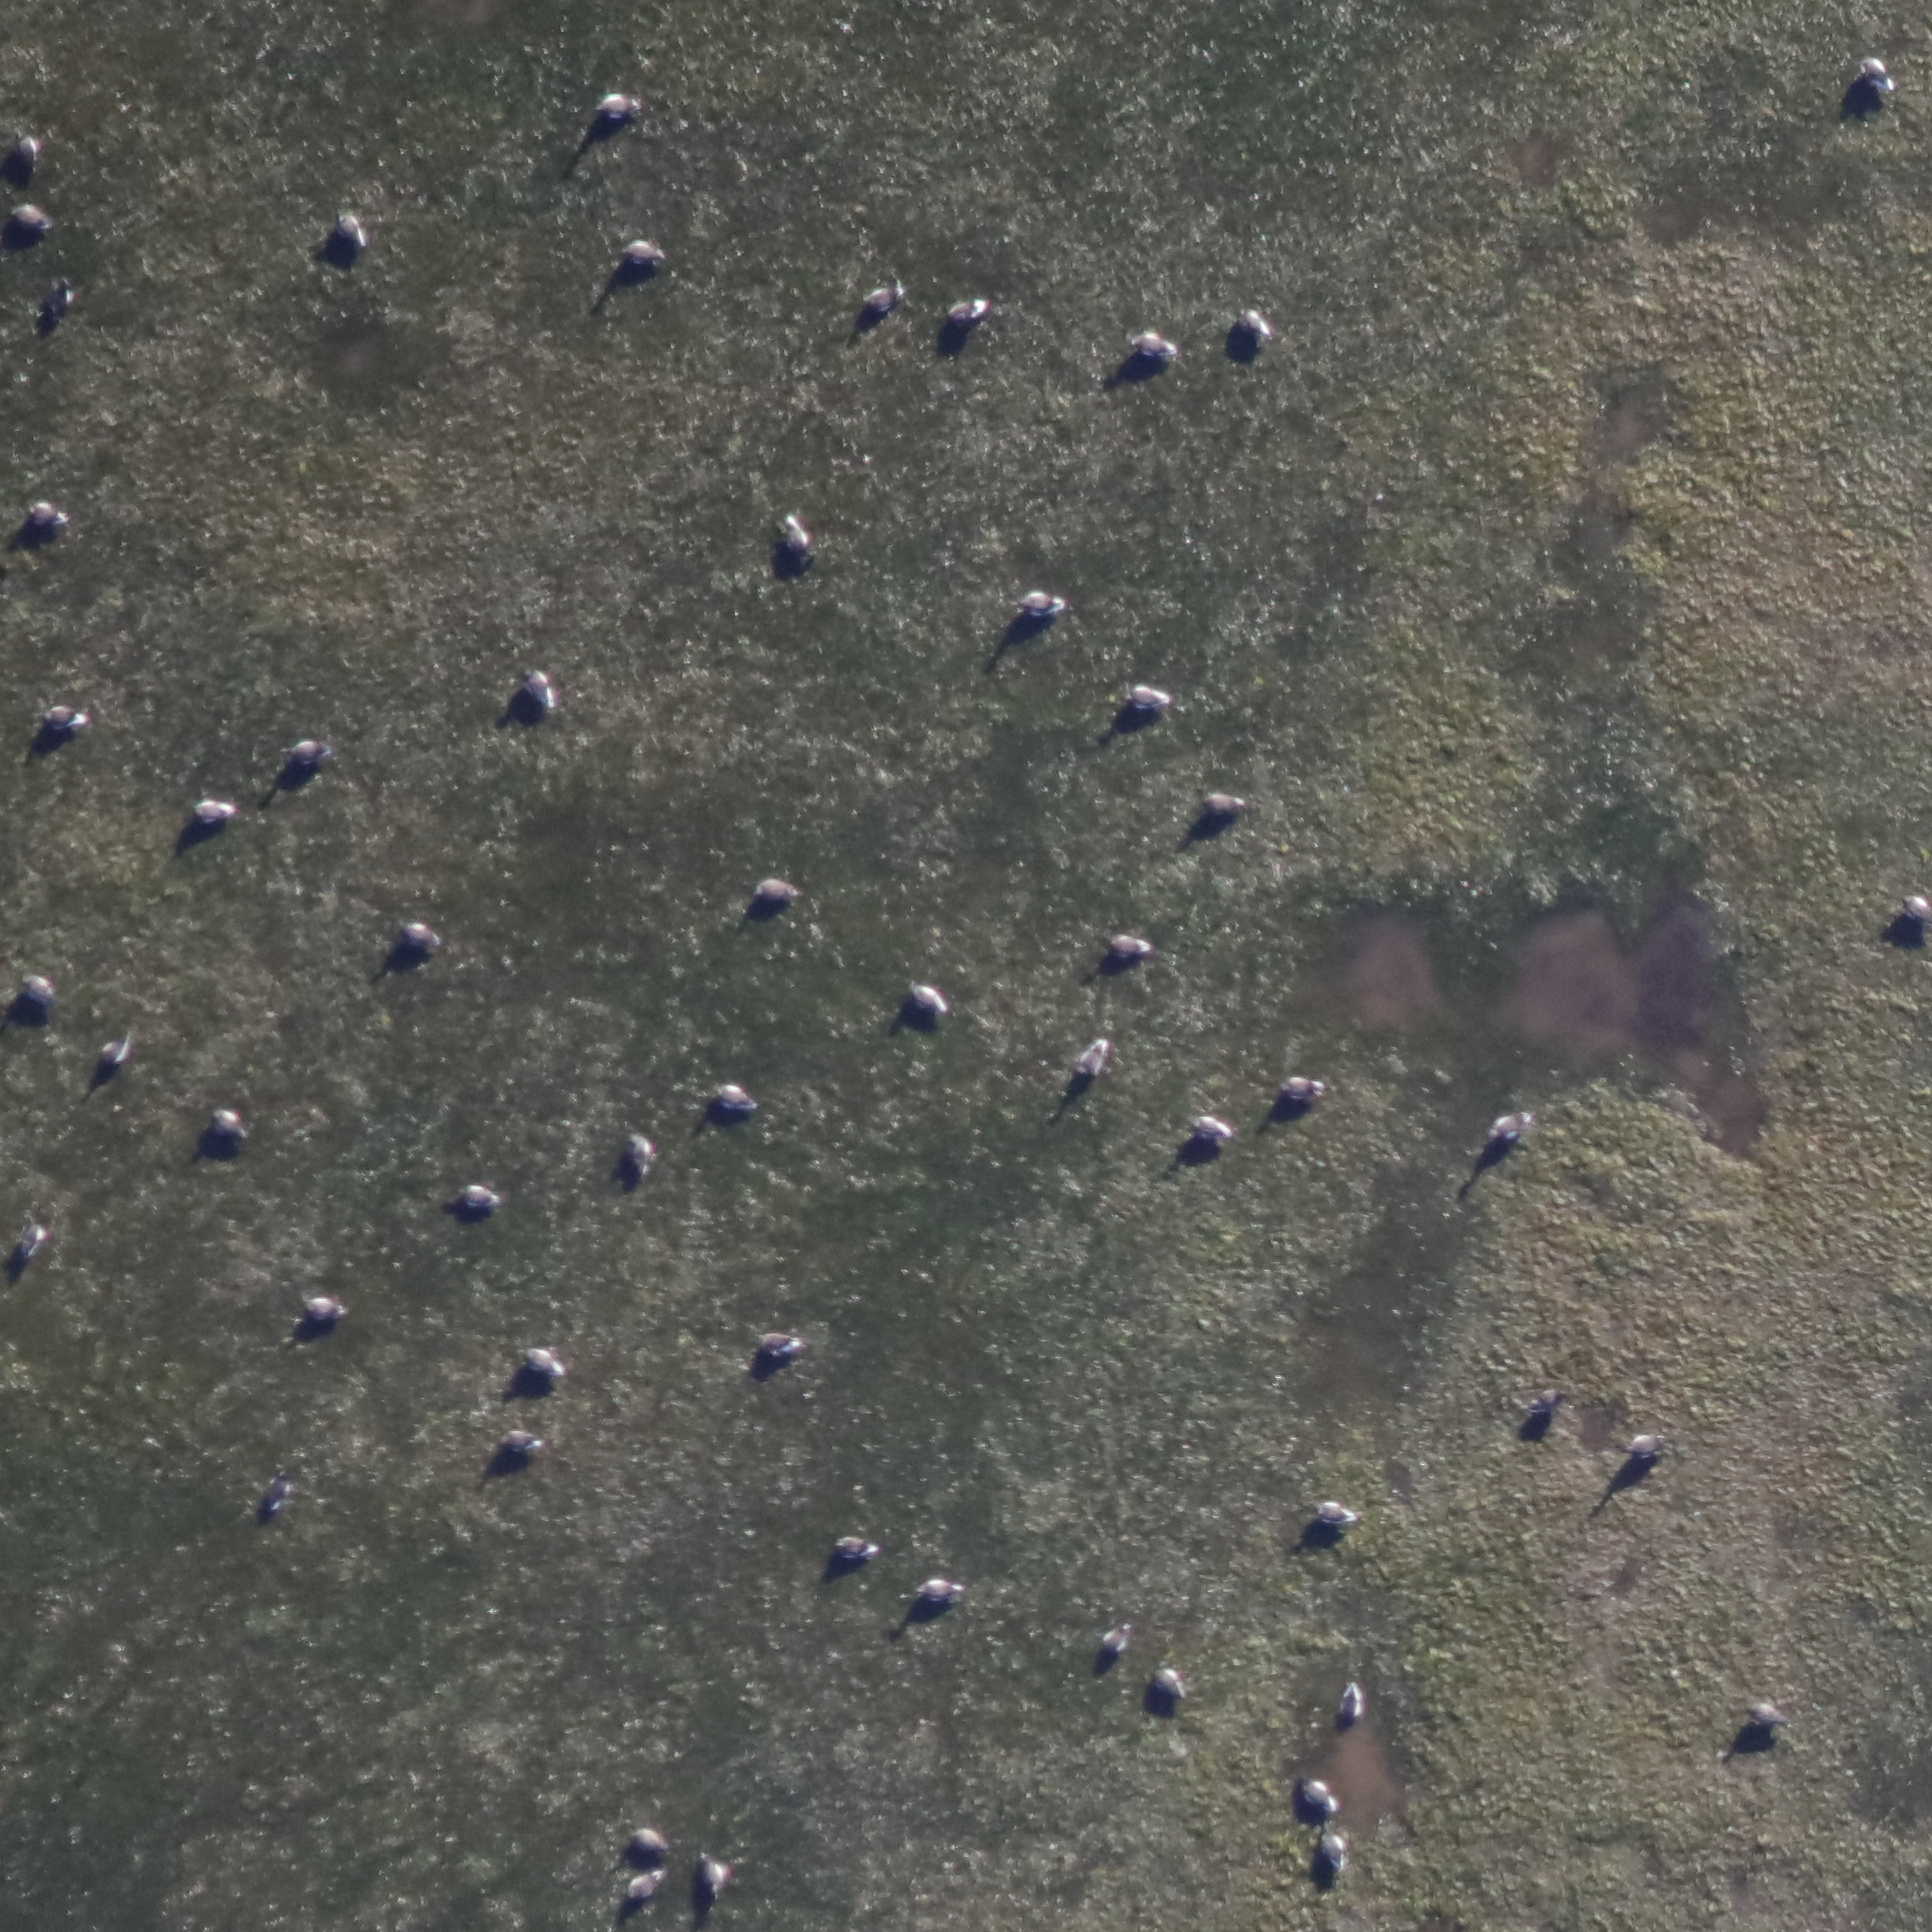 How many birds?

54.